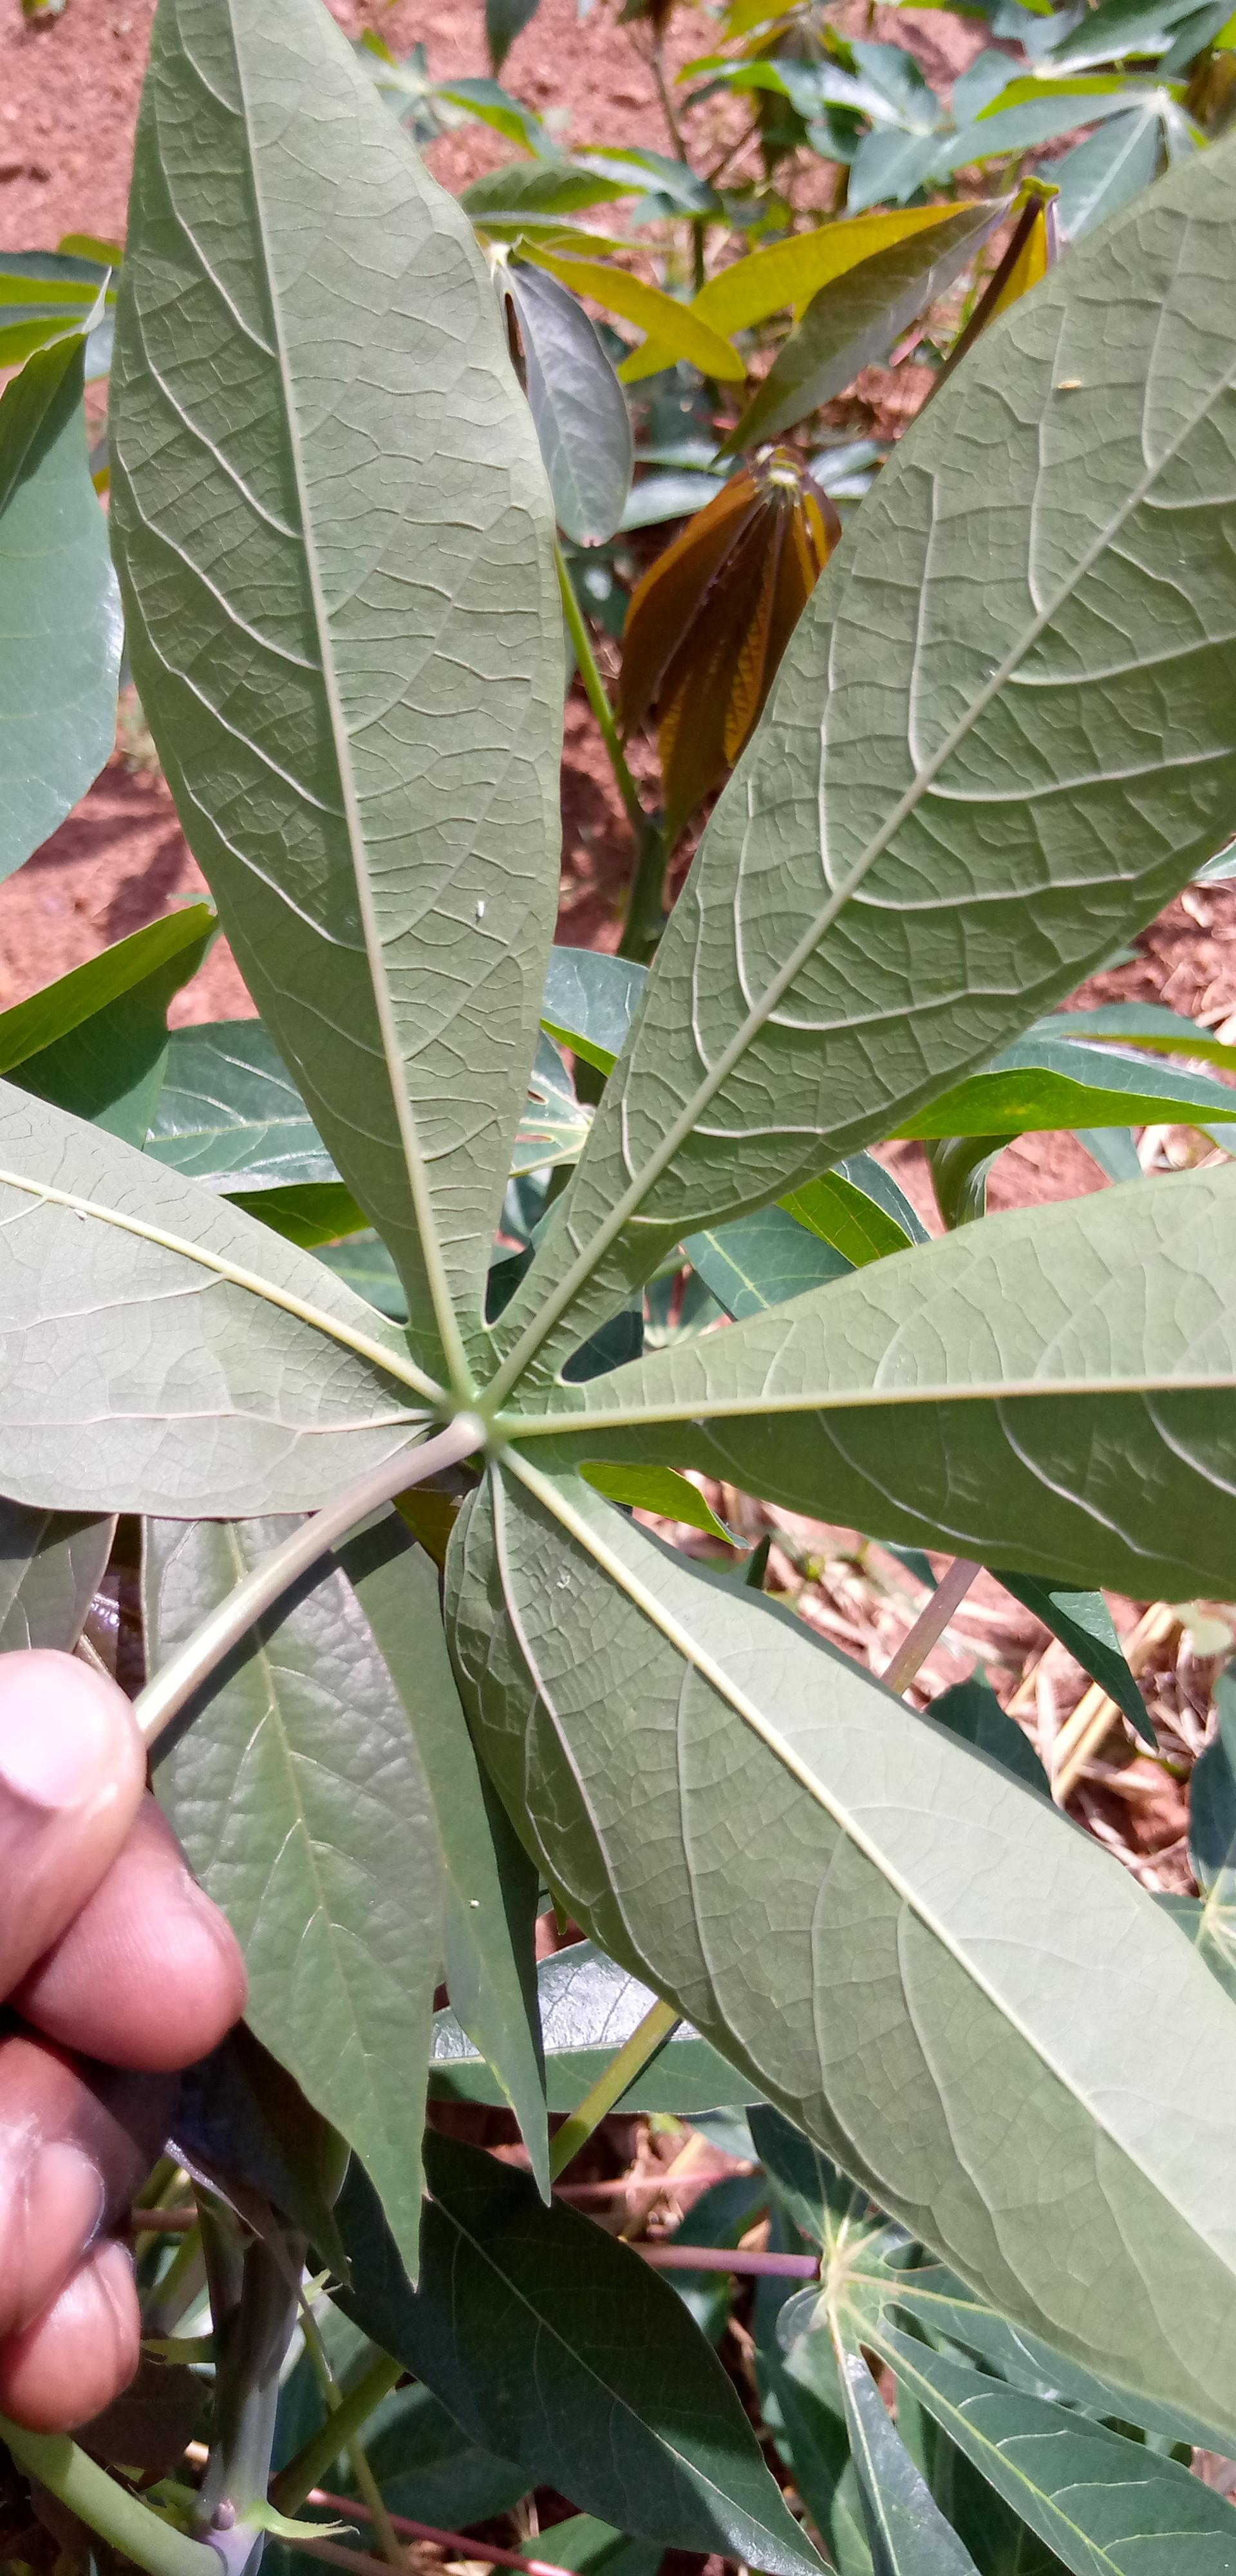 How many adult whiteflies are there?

5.